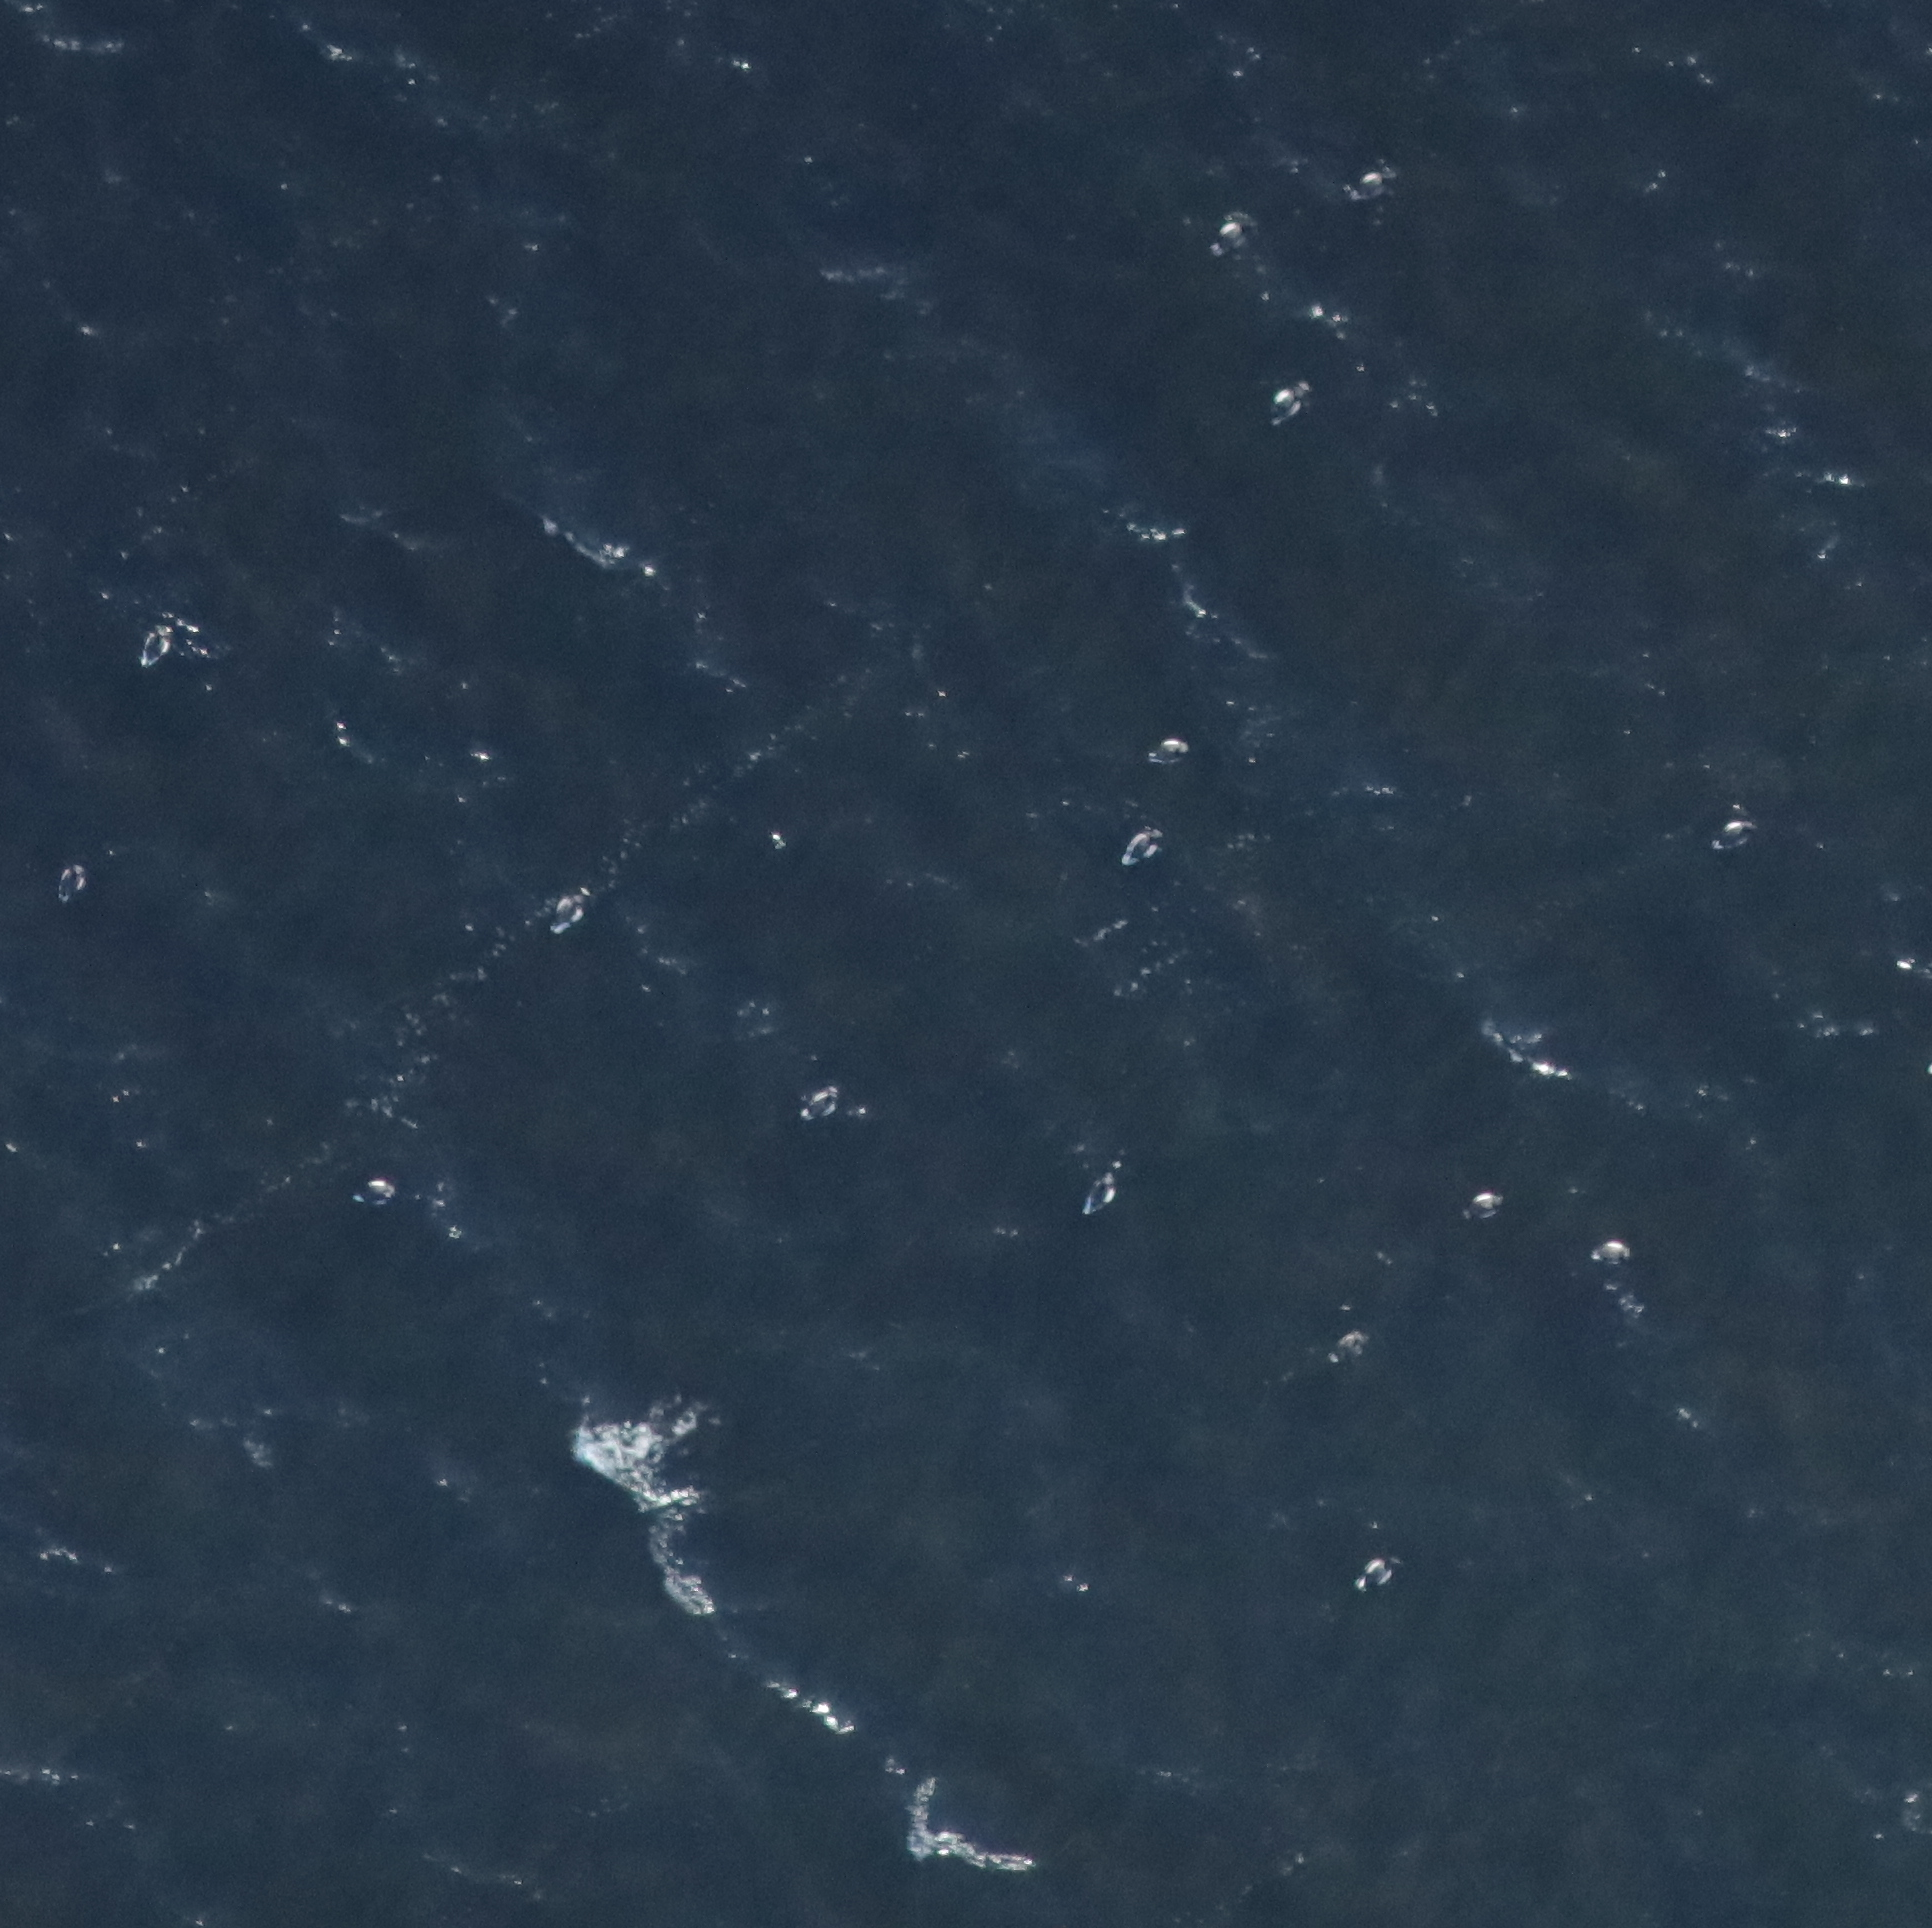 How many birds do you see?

16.